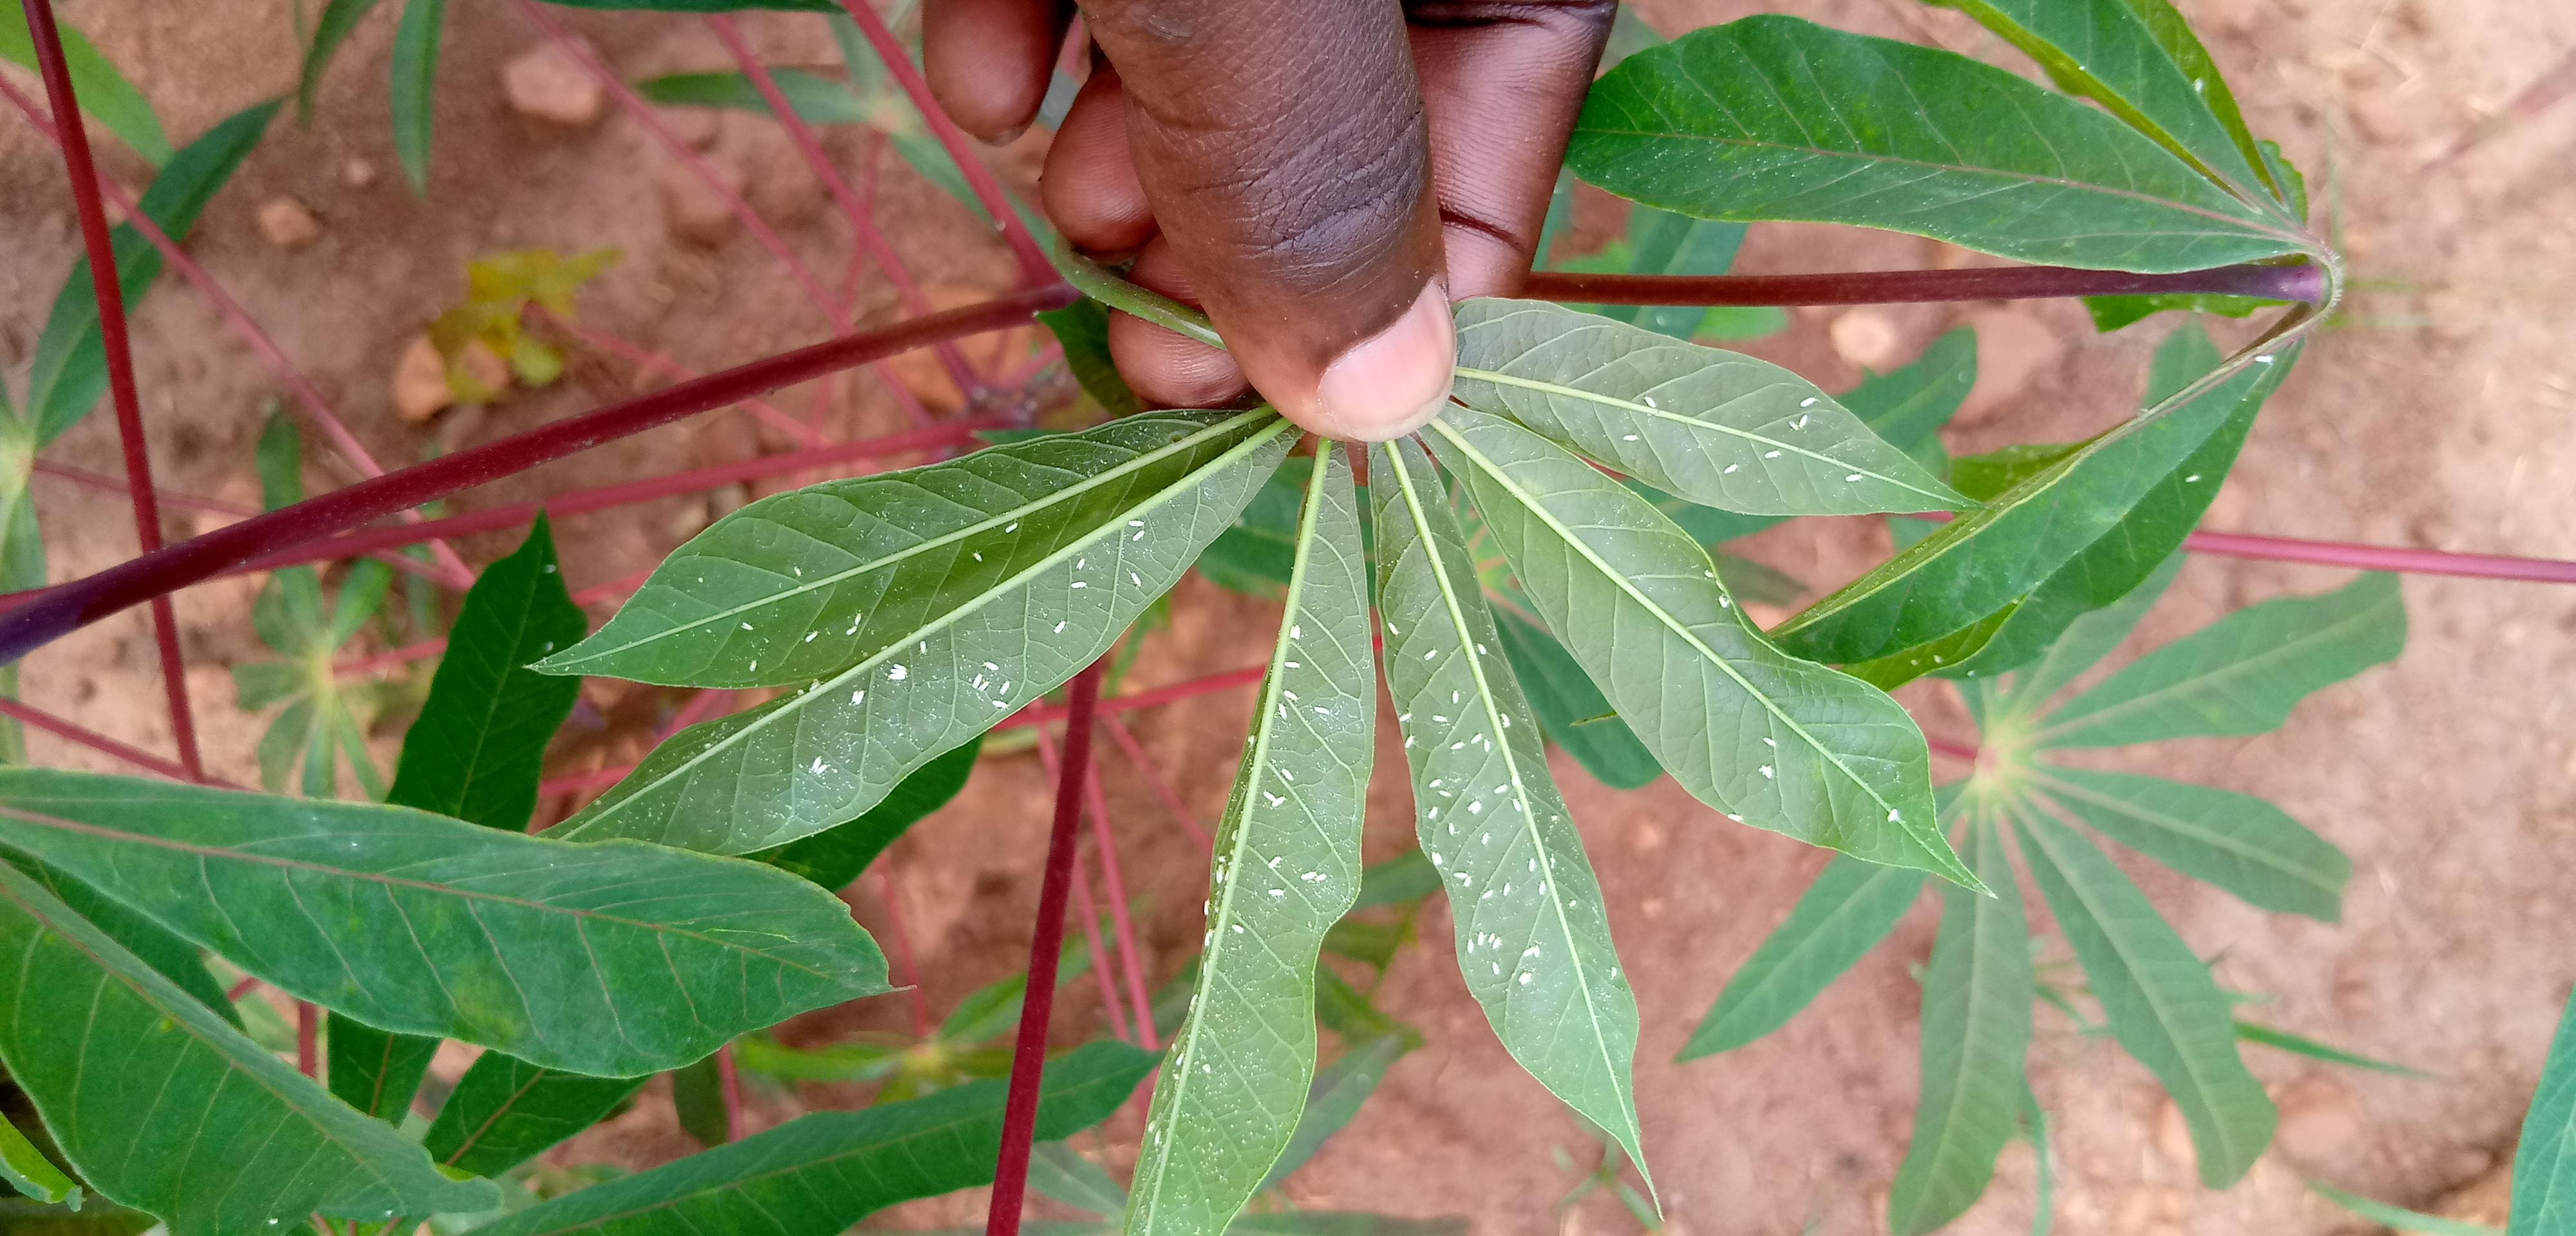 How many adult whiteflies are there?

100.